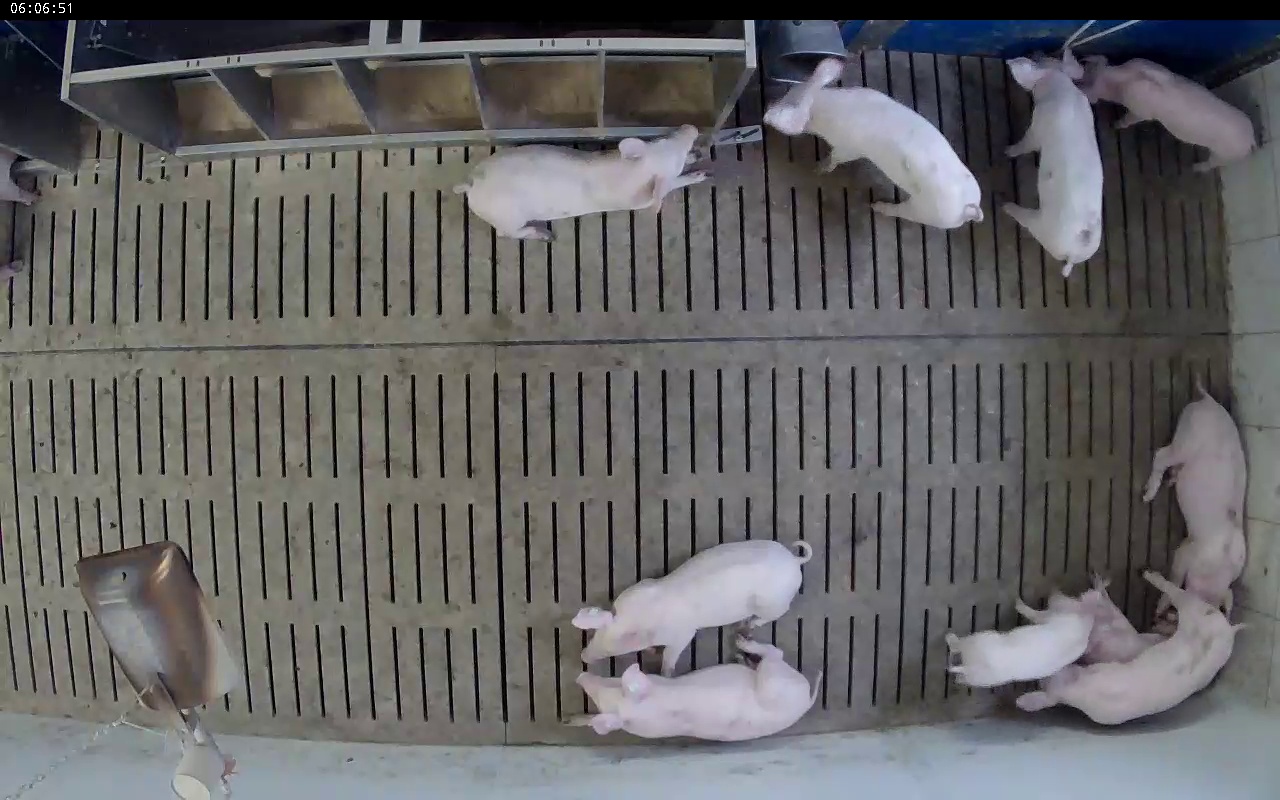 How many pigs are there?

10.